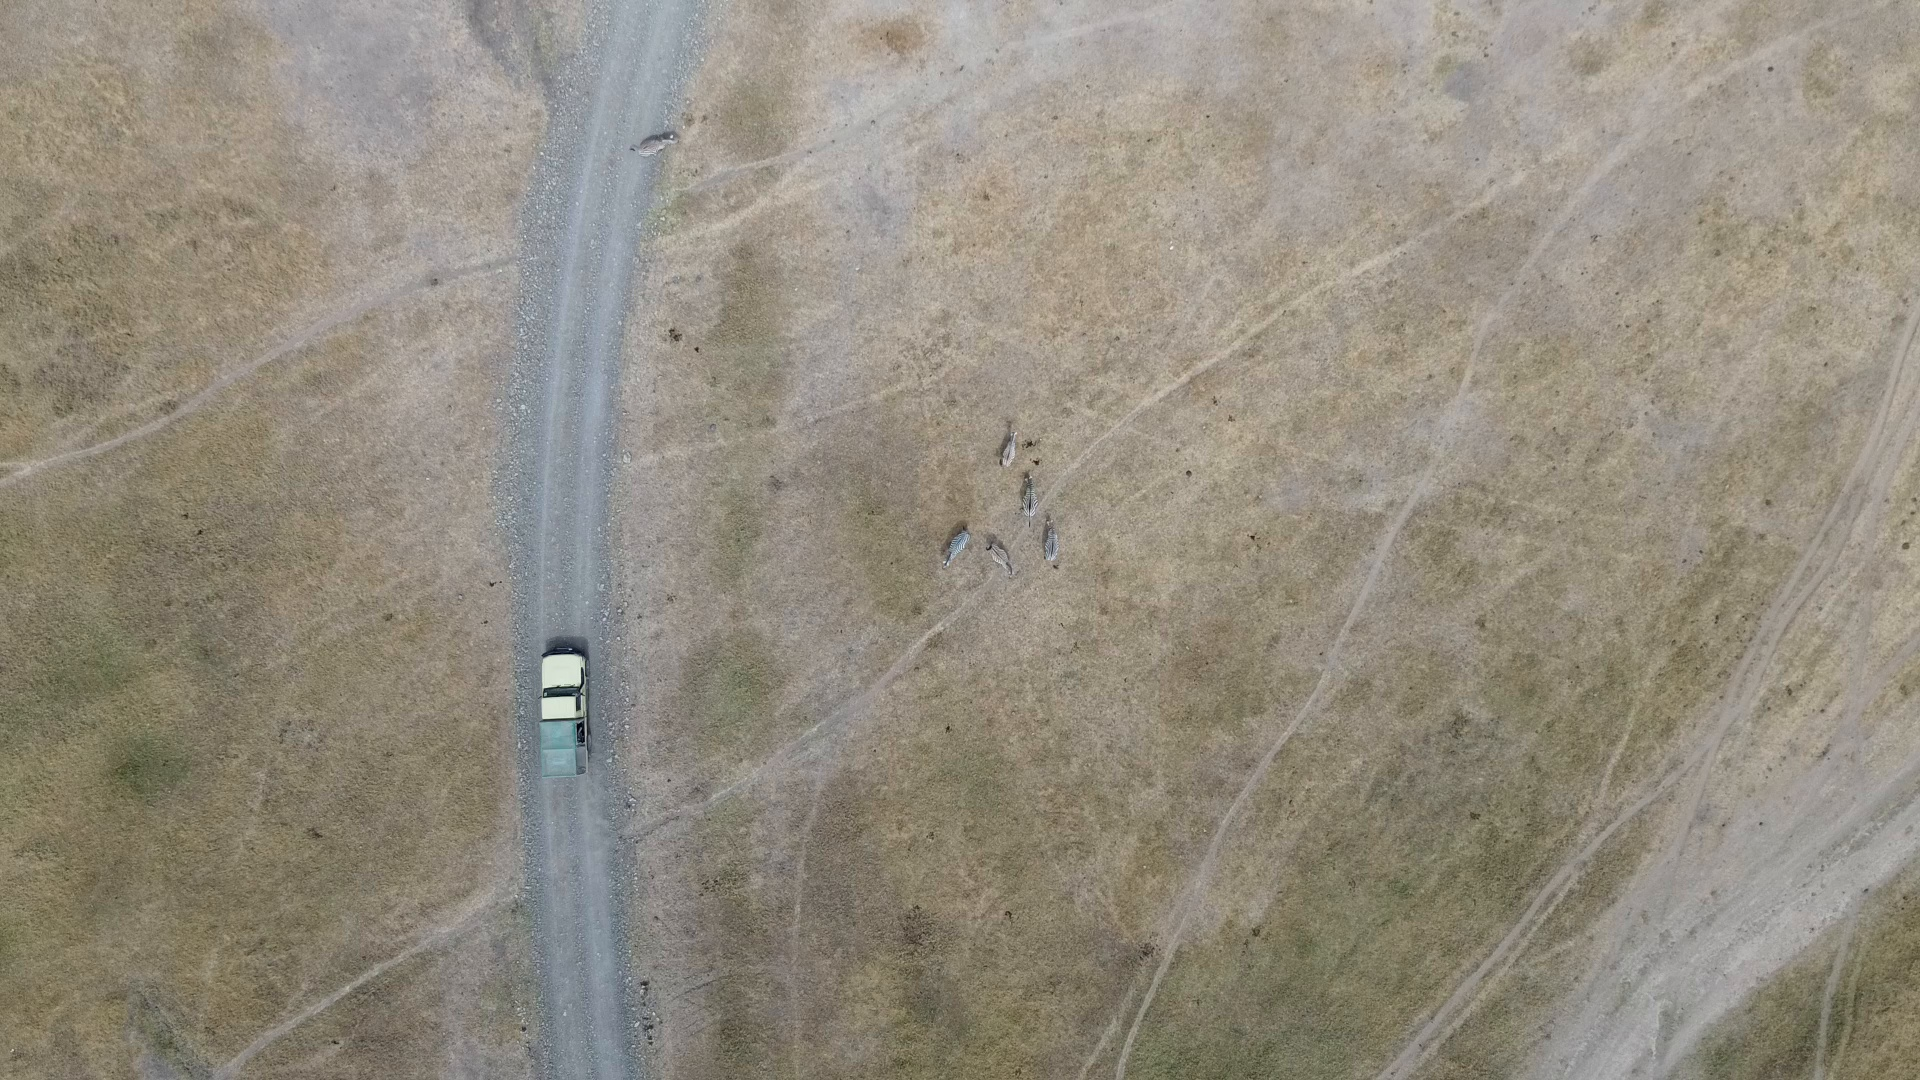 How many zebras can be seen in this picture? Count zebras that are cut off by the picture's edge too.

6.